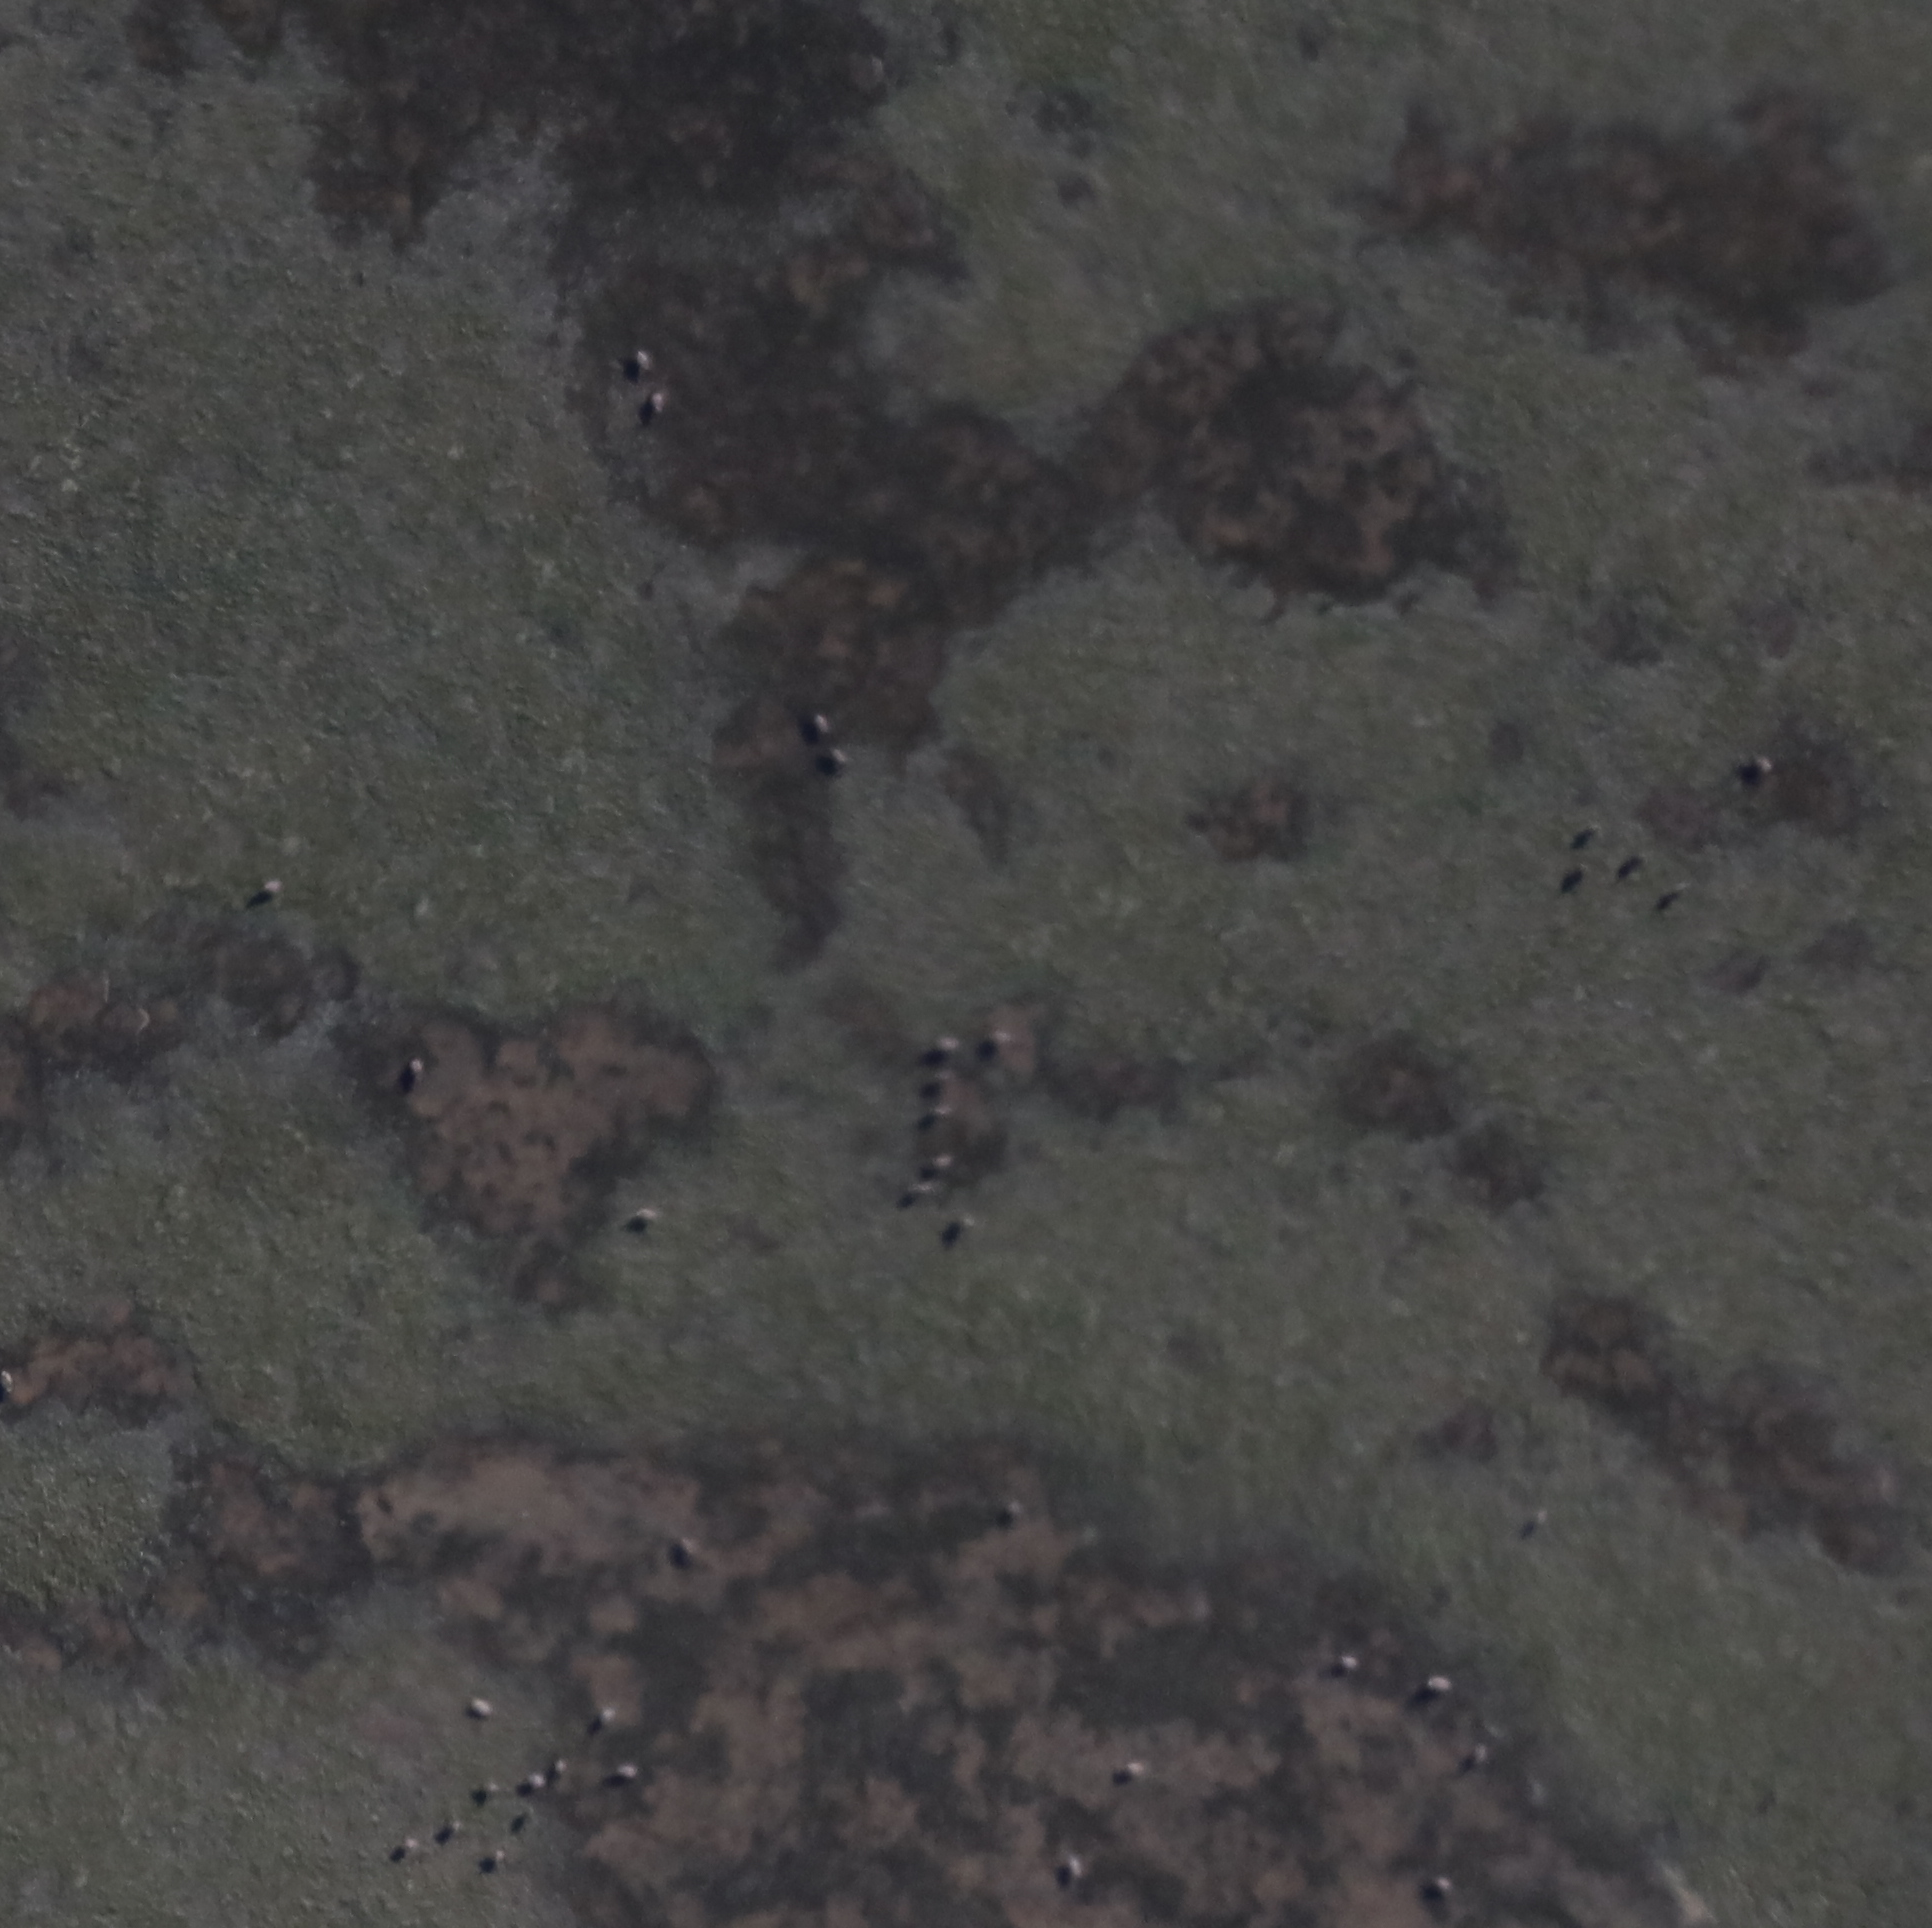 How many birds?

39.